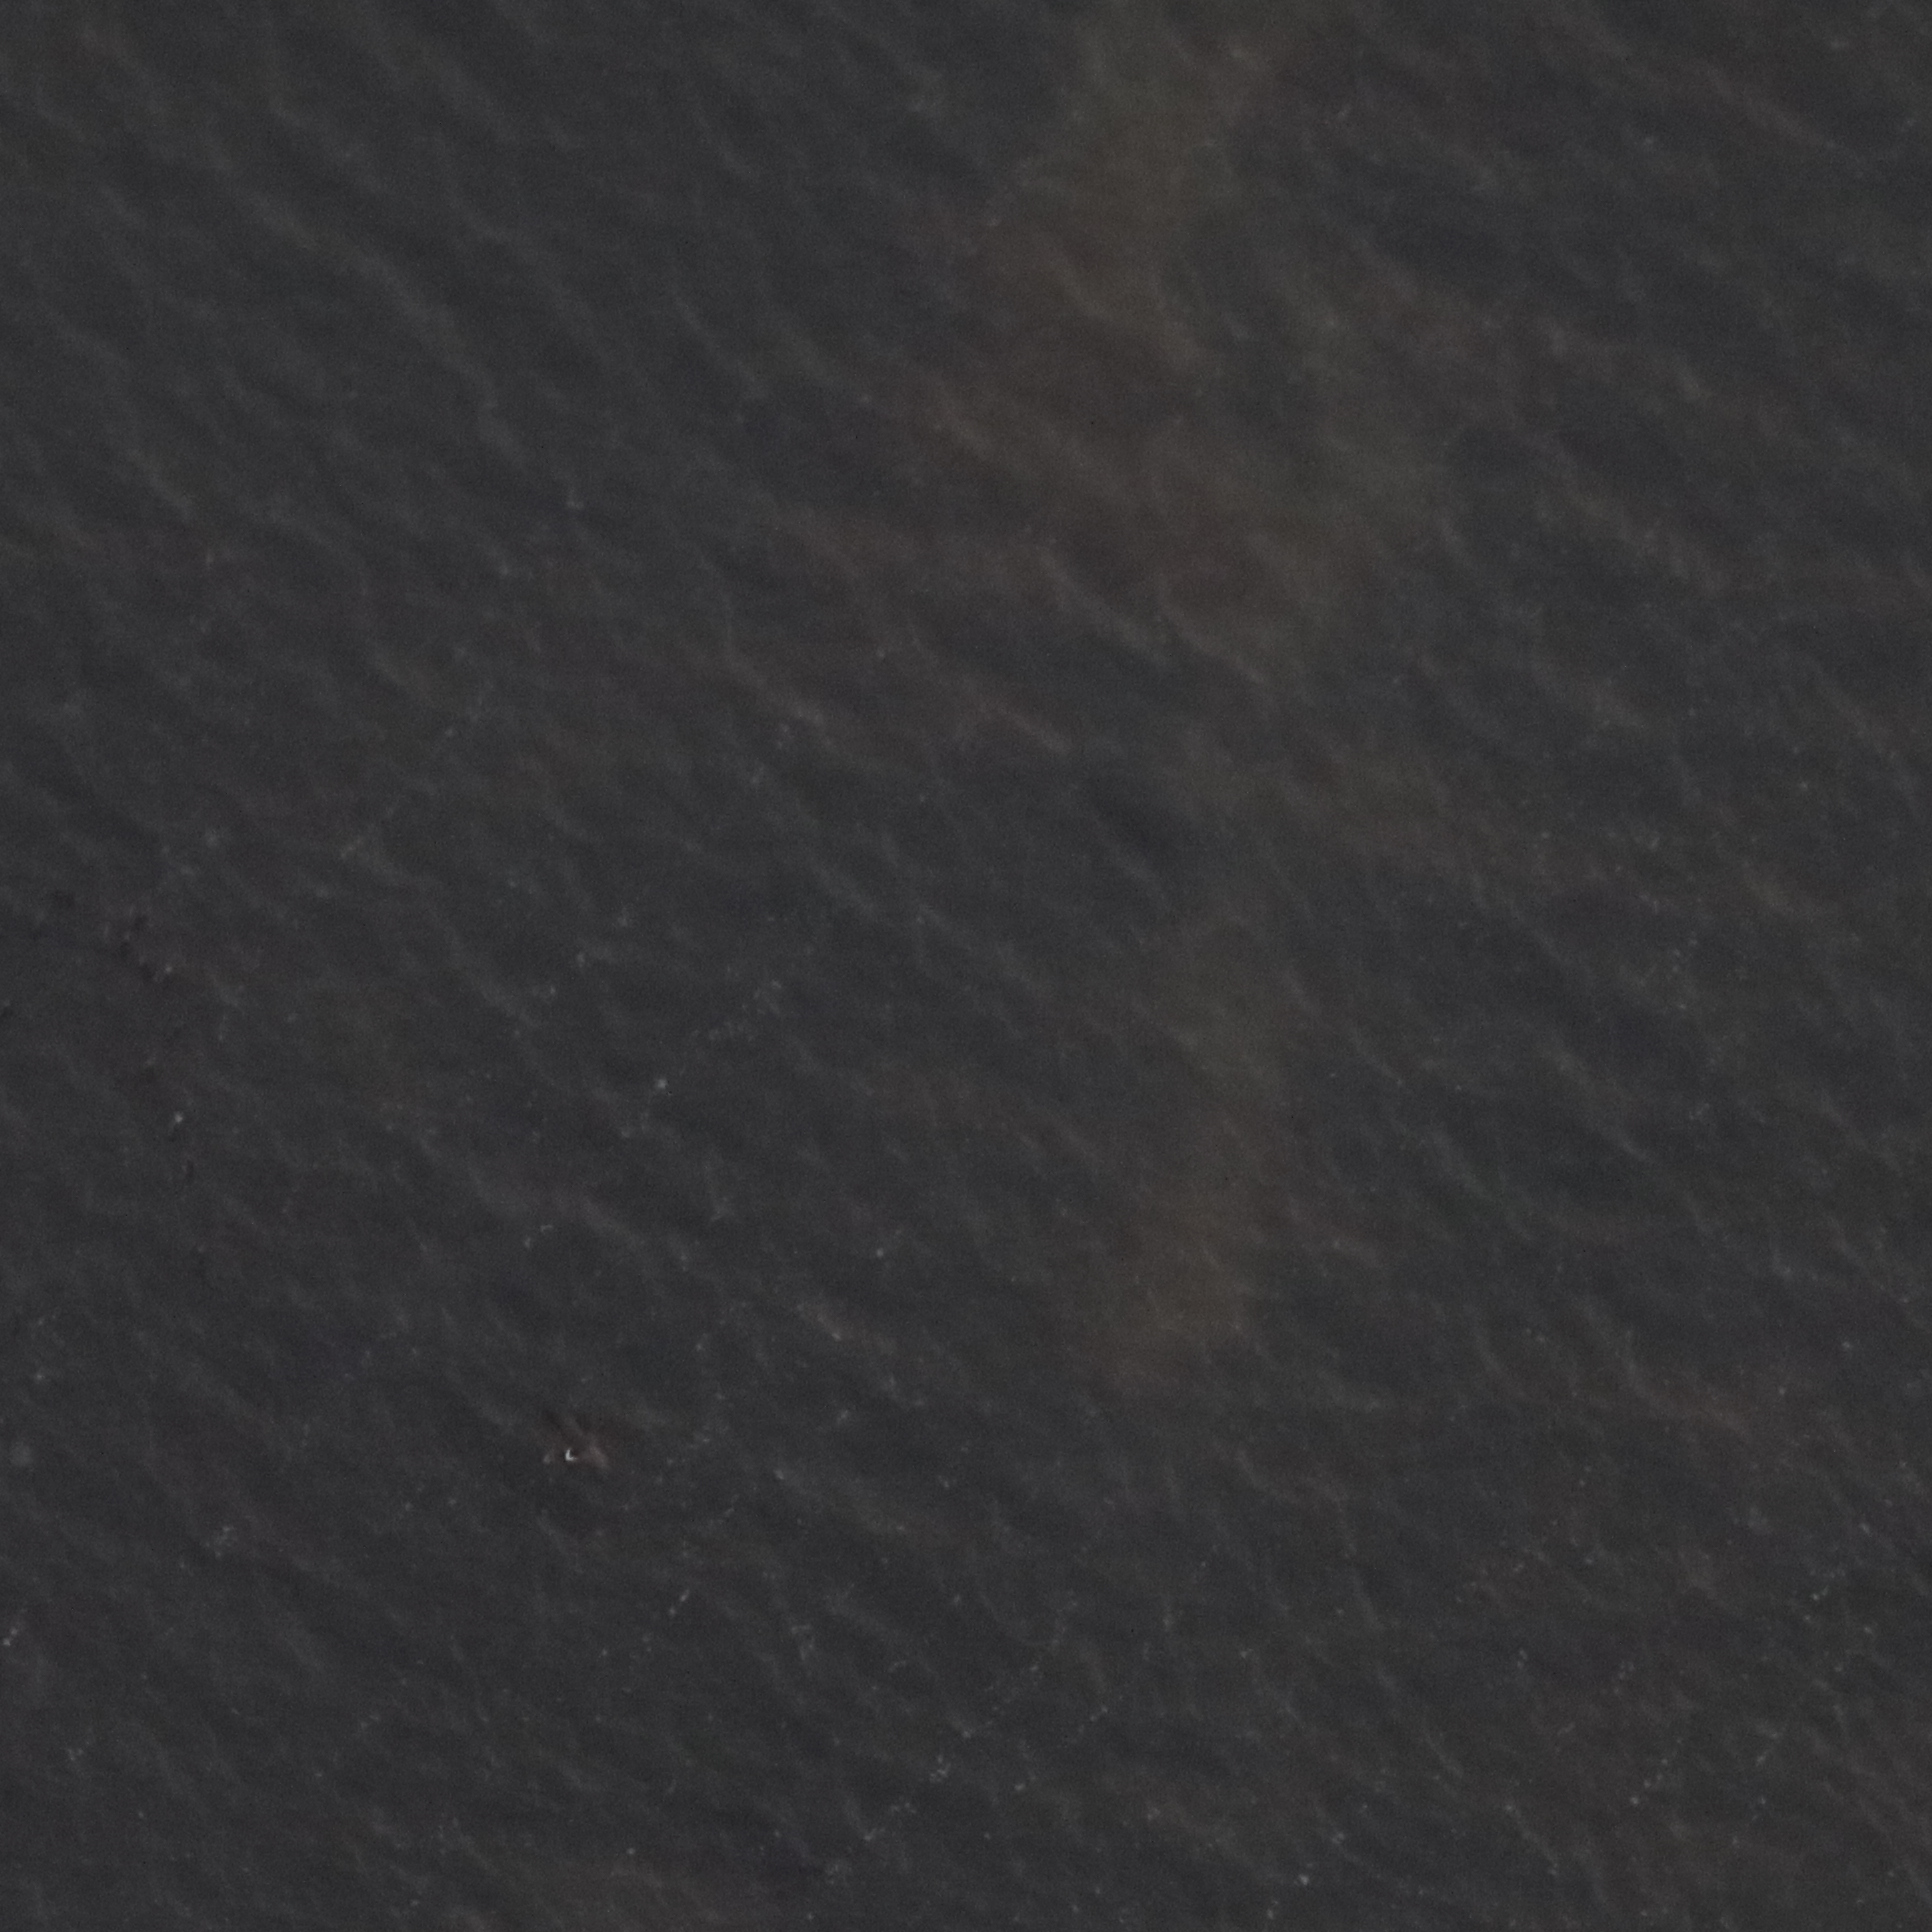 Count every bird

12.